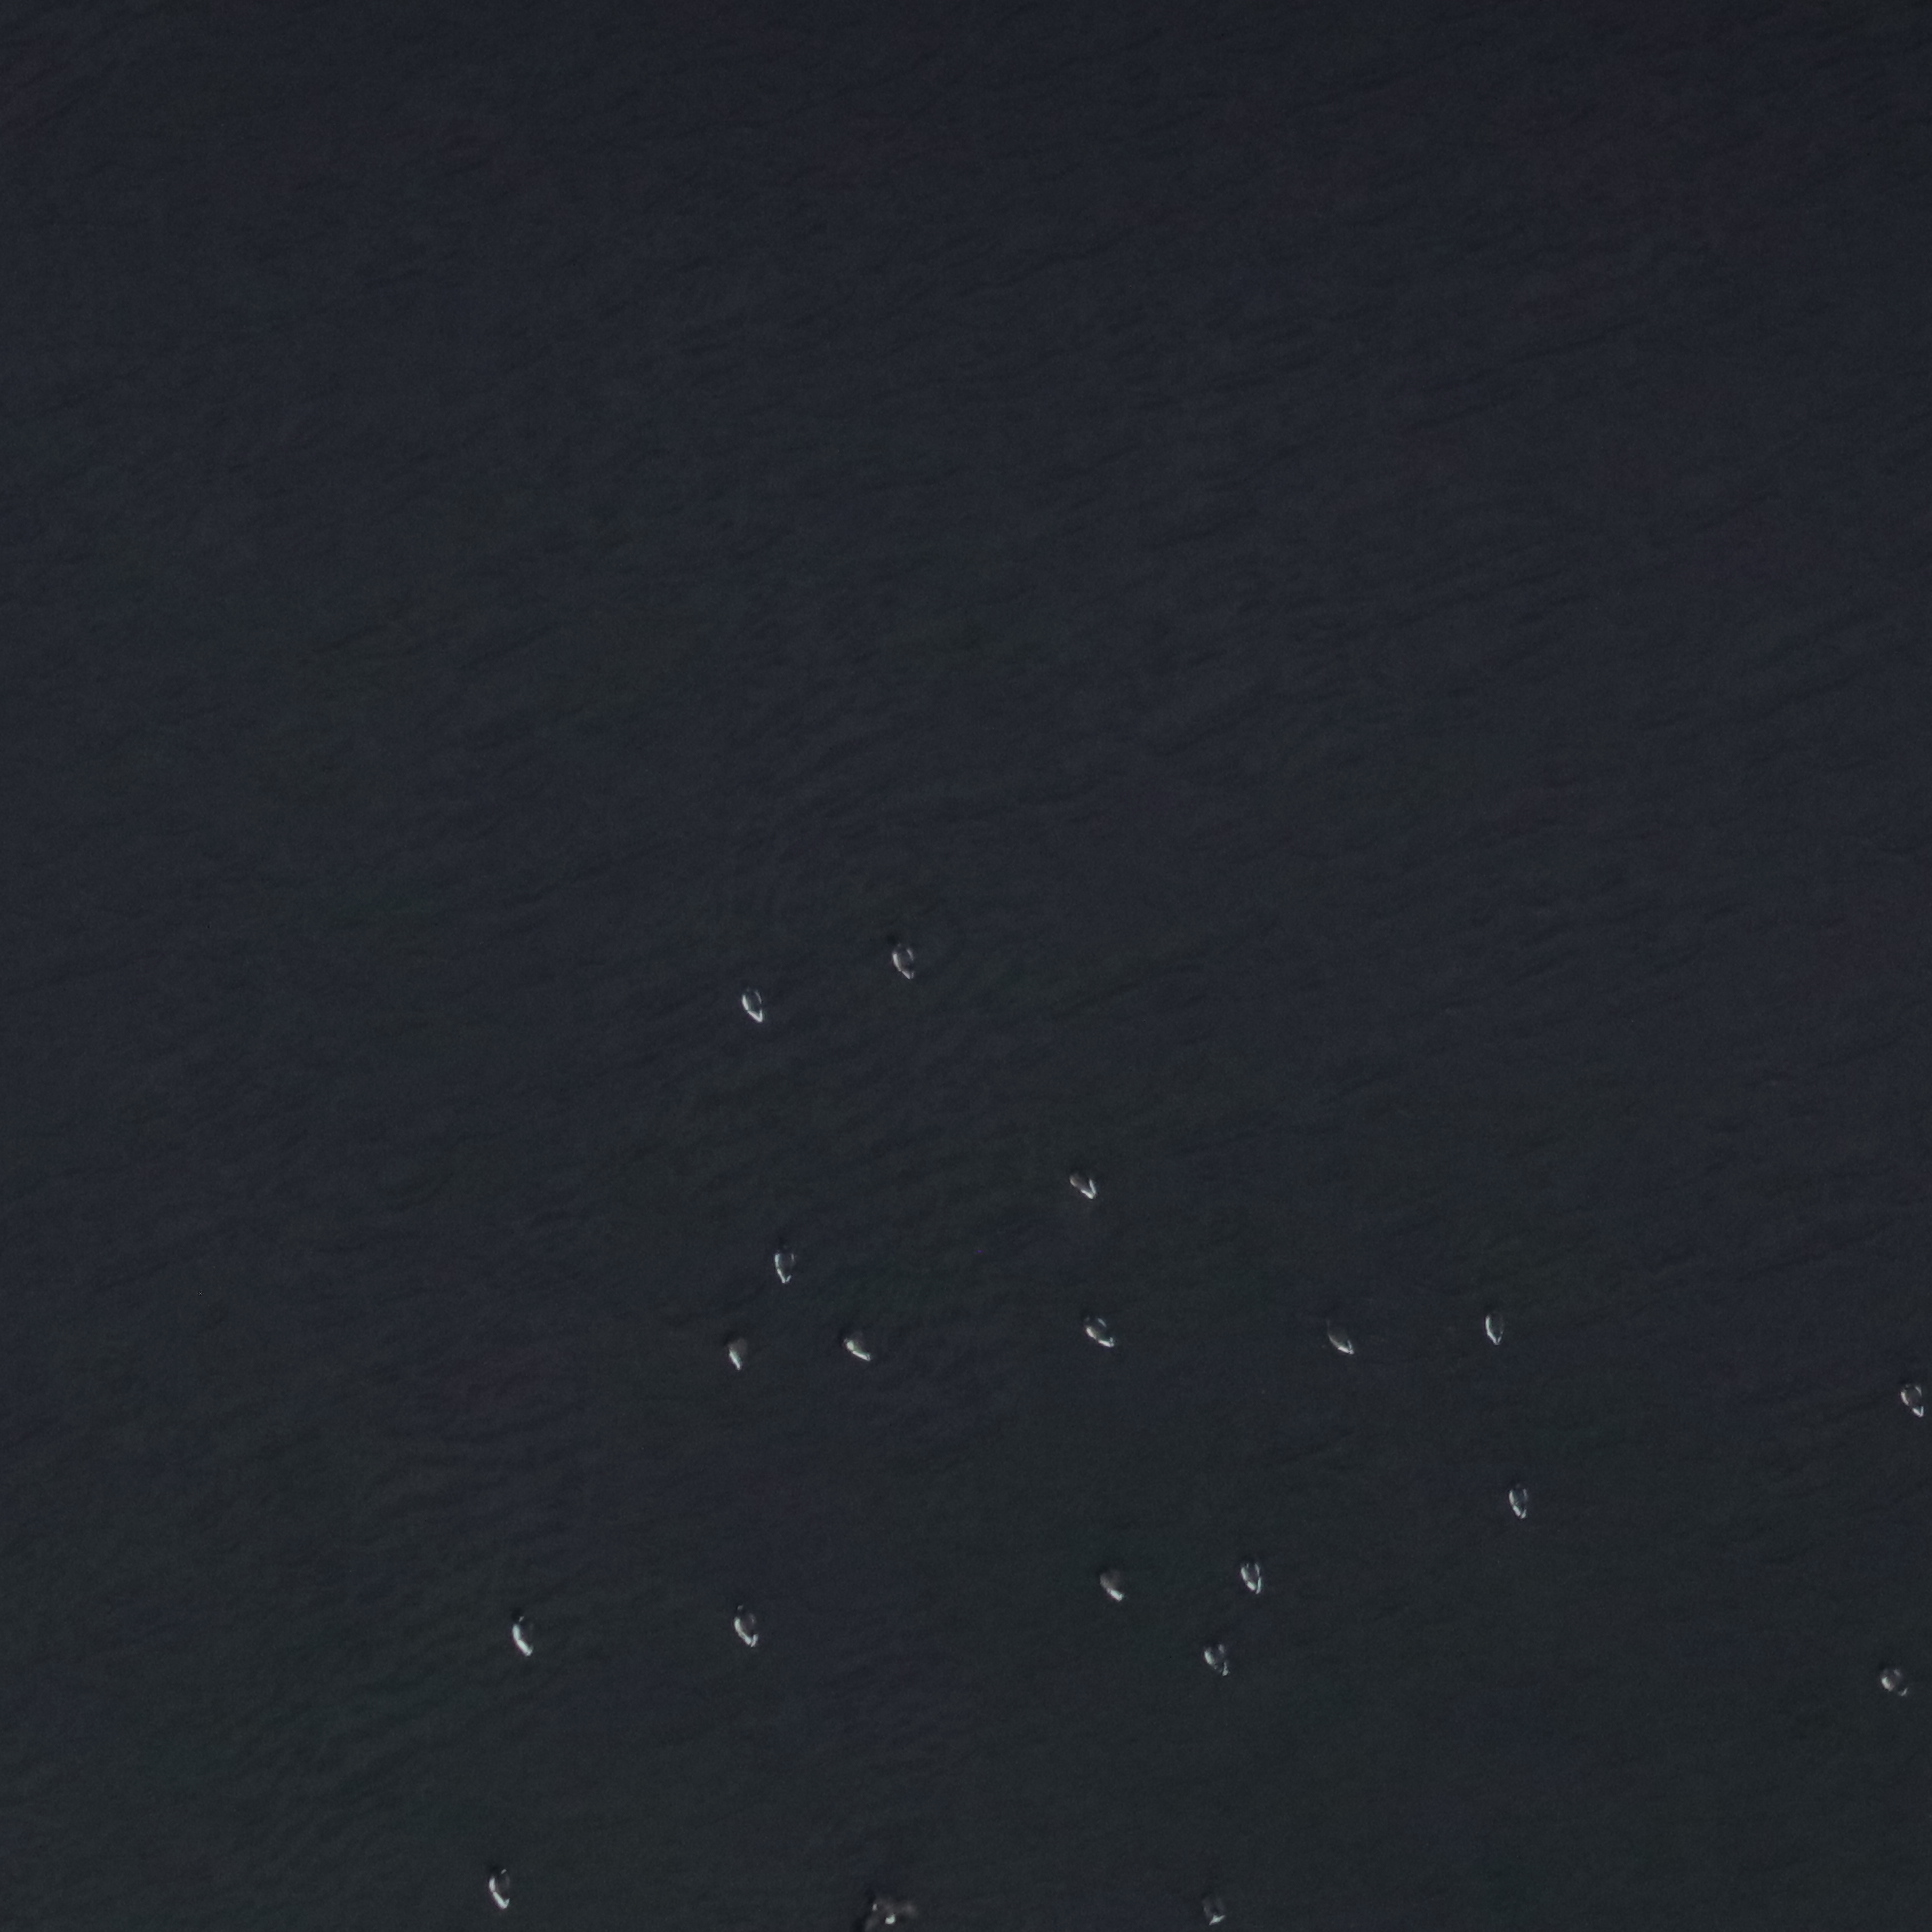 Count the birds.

20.